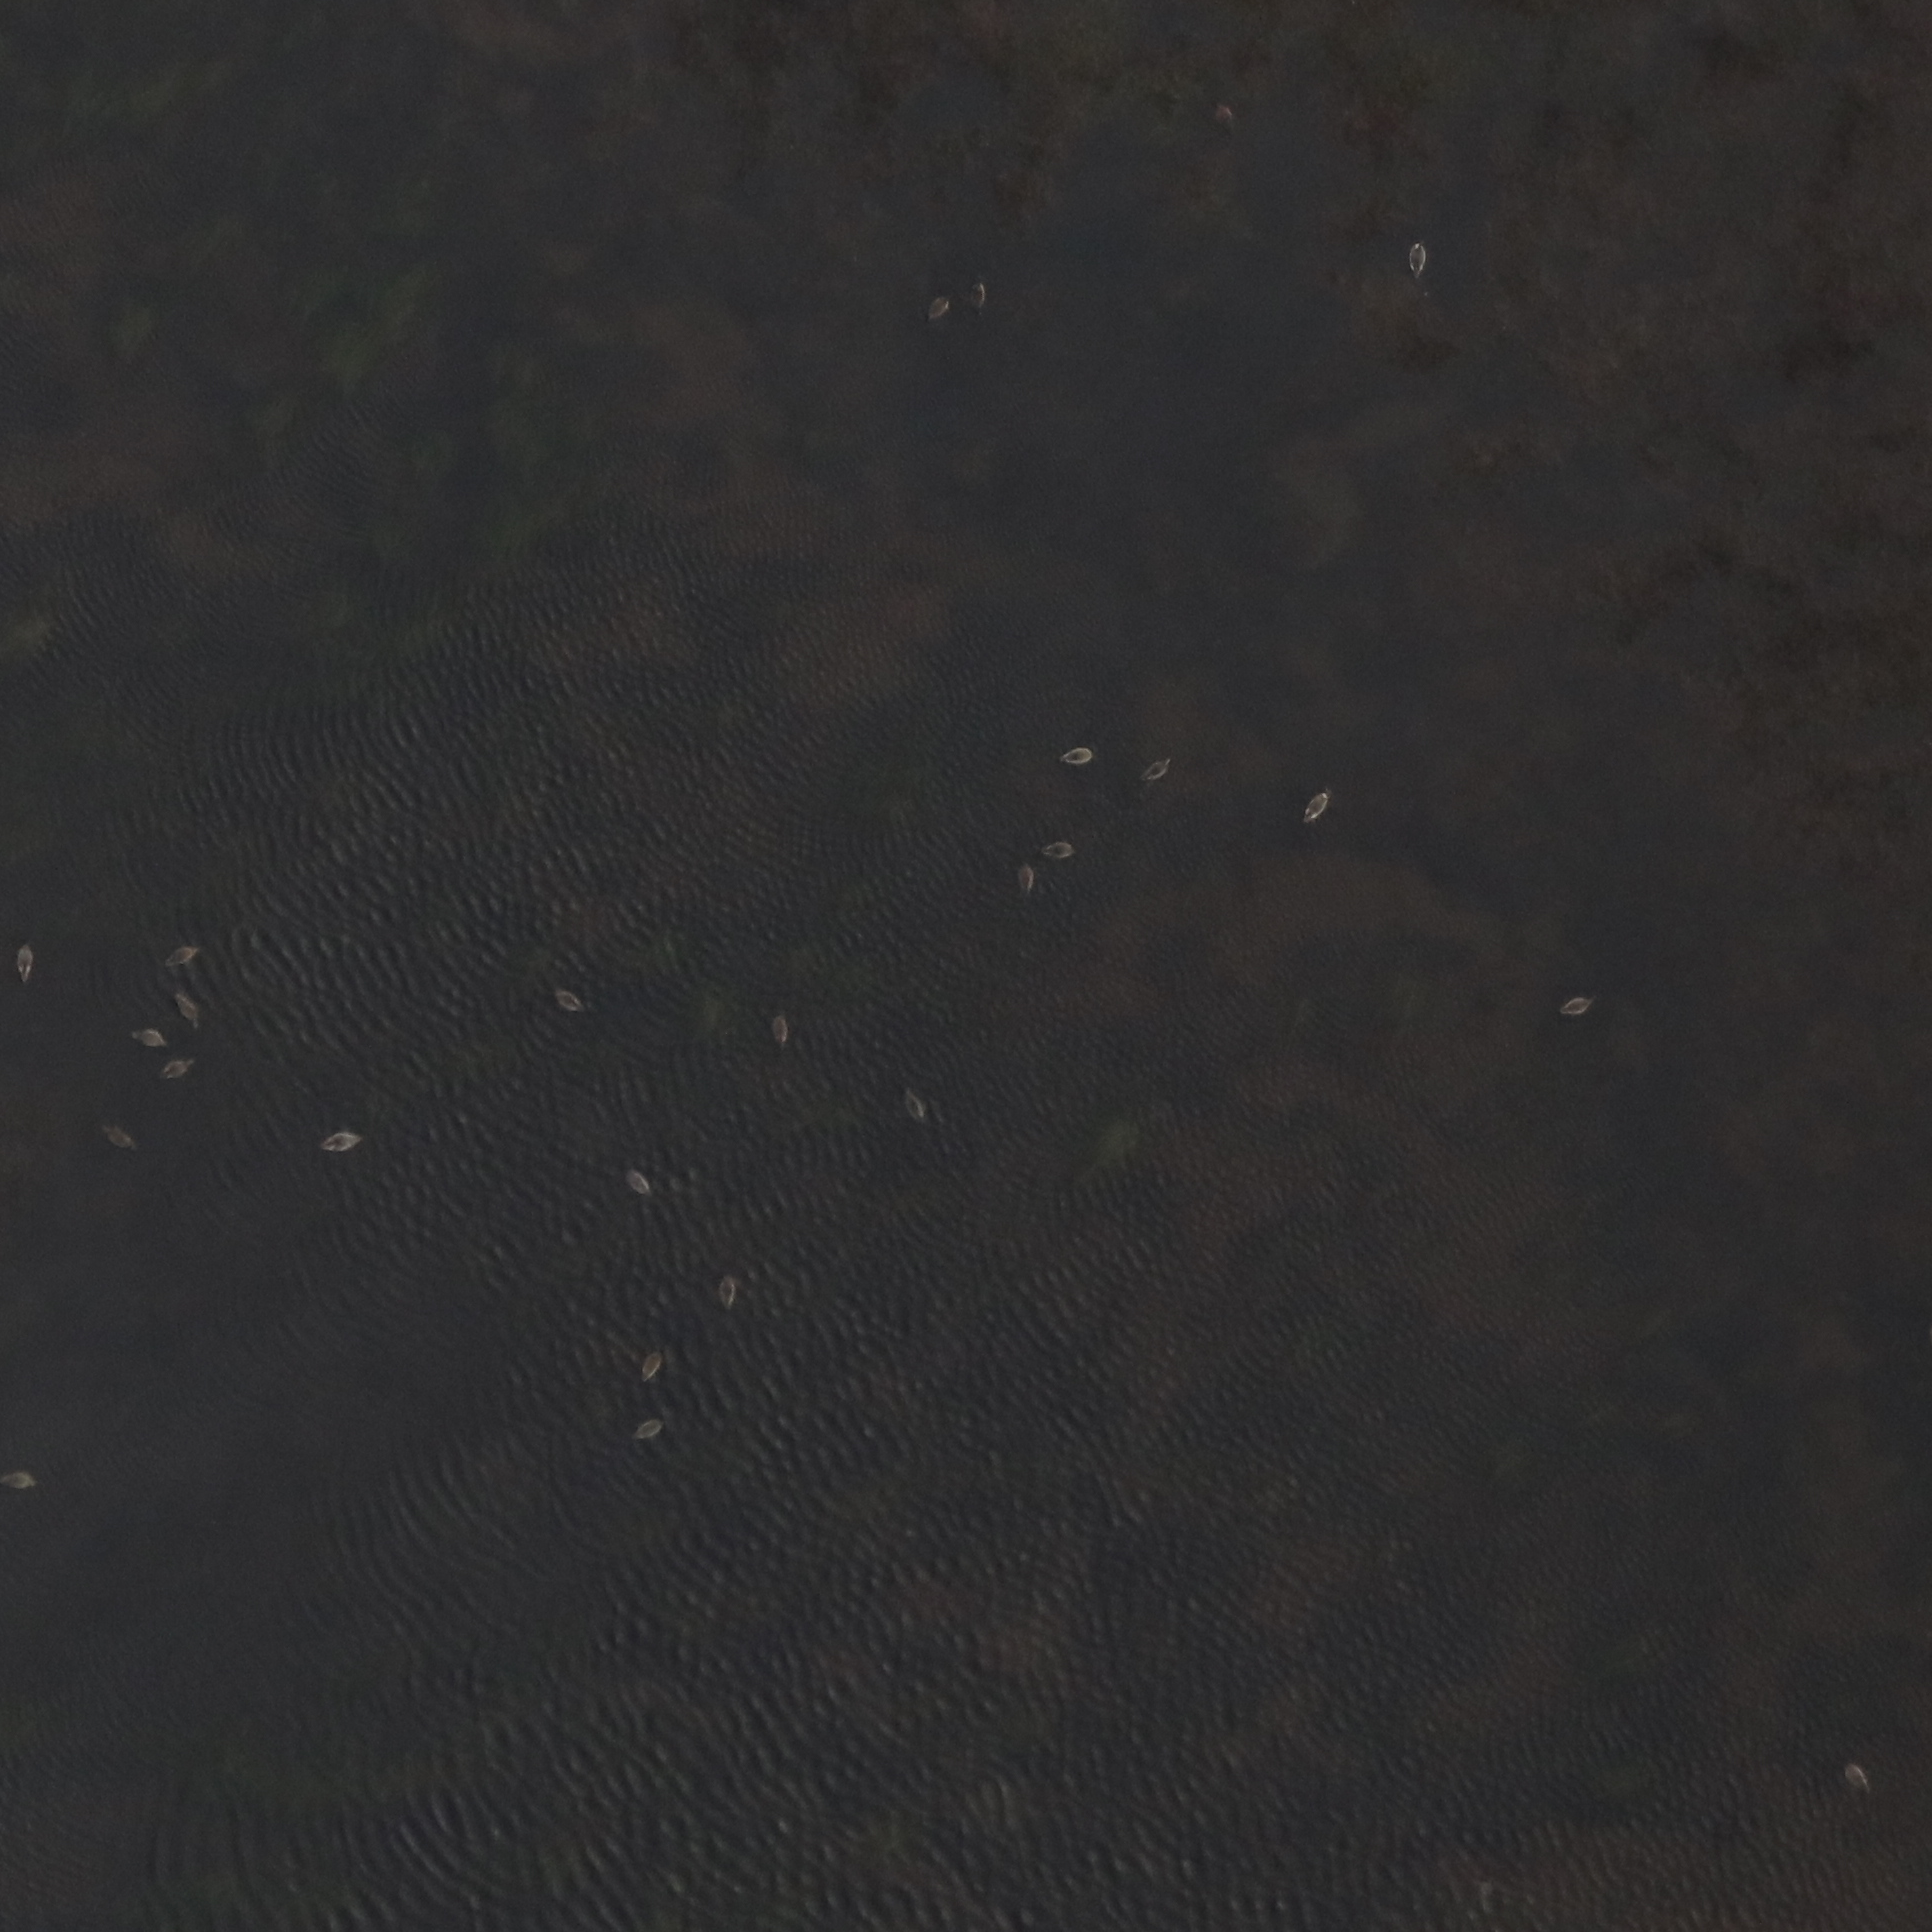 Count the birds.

26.